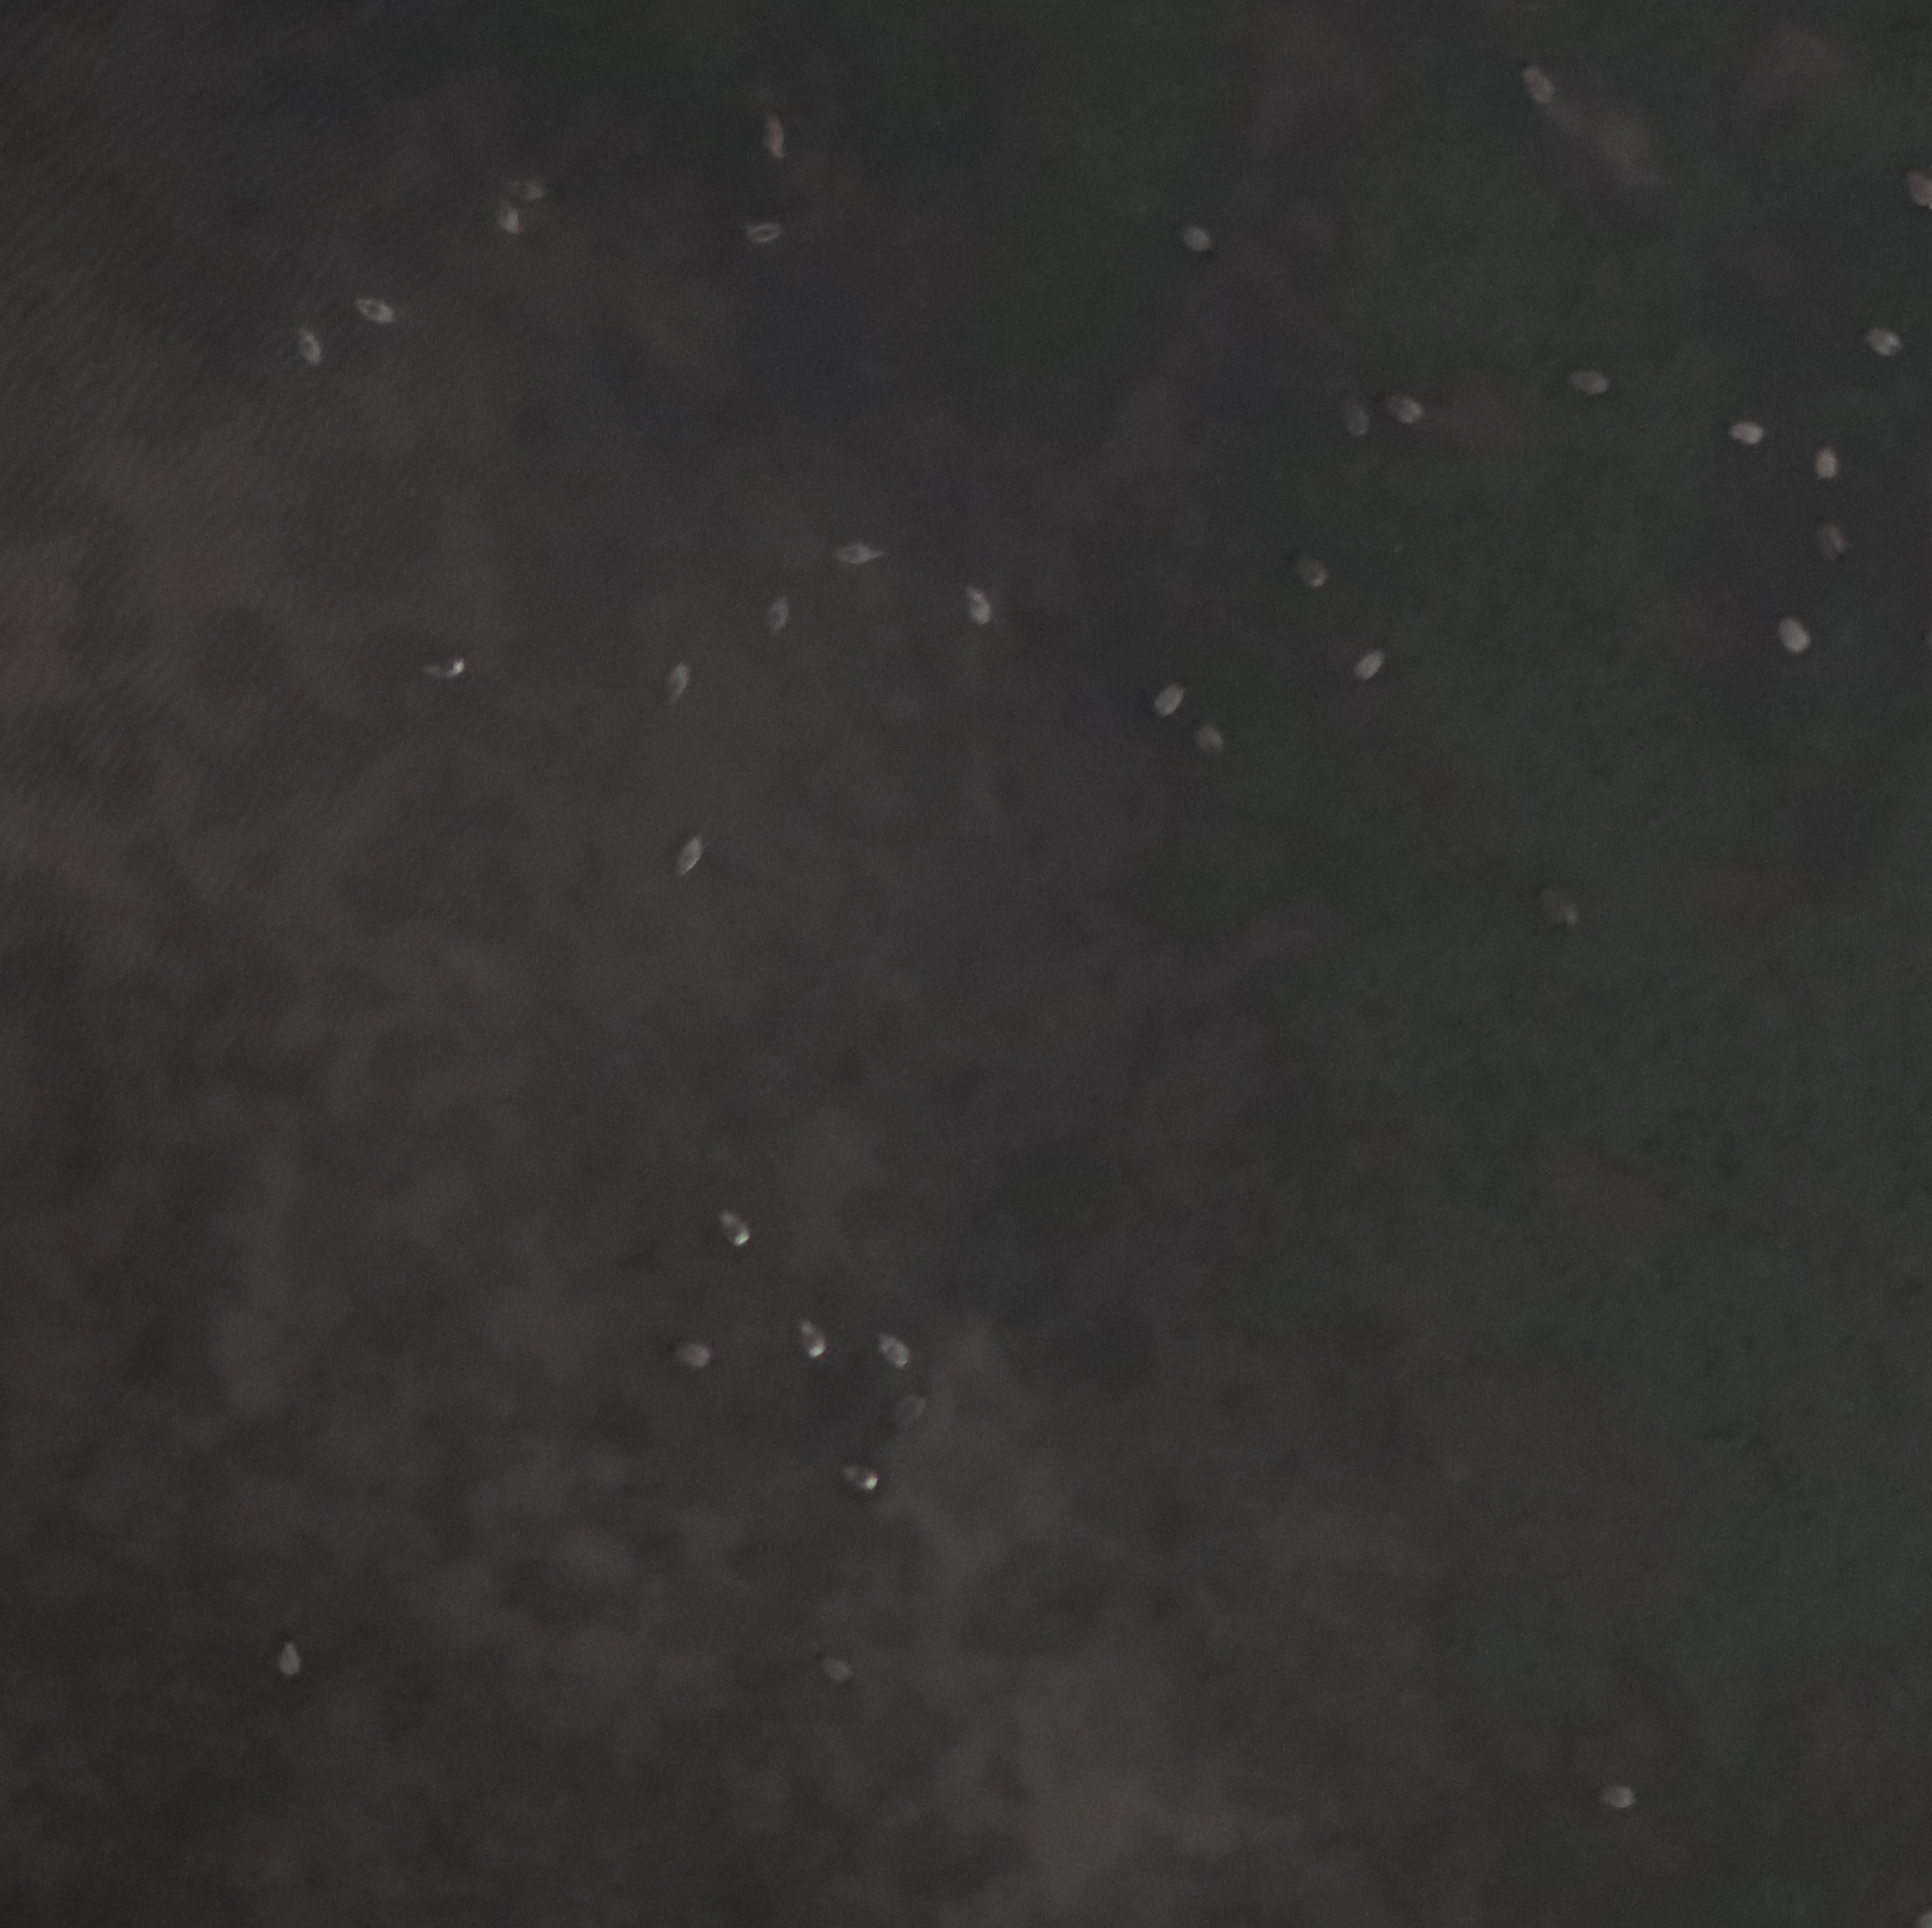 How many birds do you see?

37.